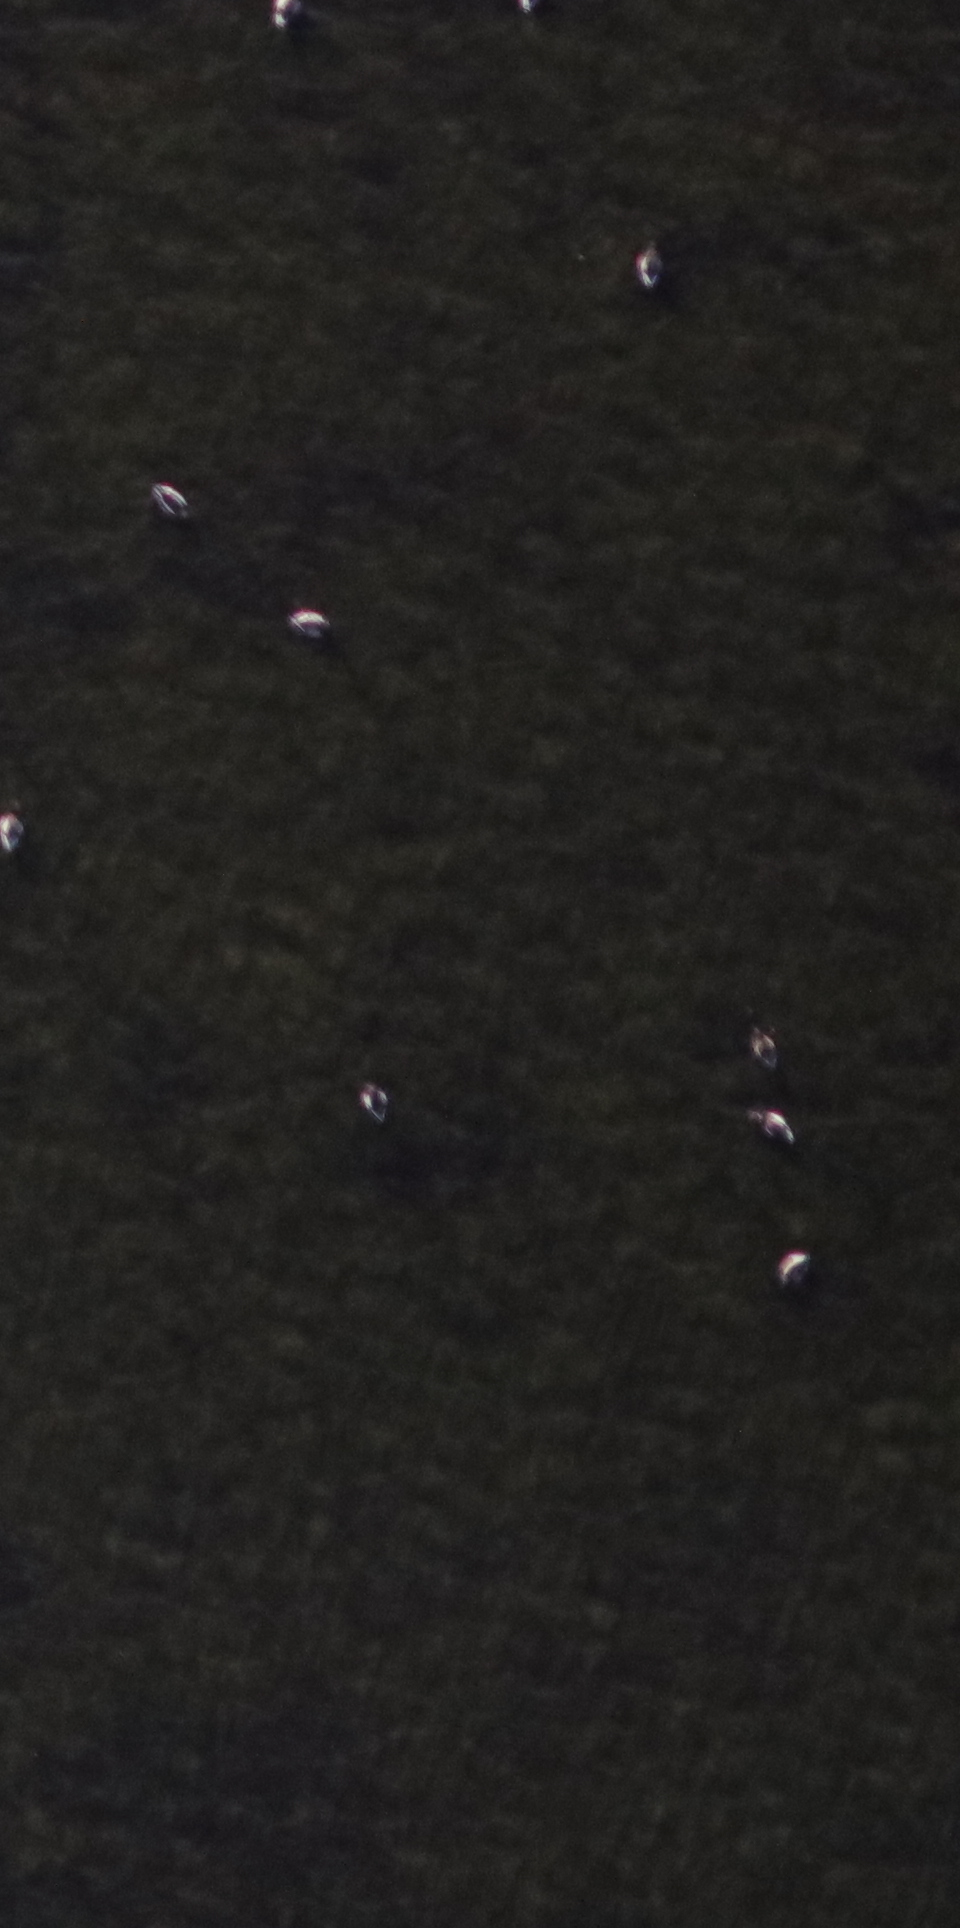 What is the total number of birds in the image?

10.